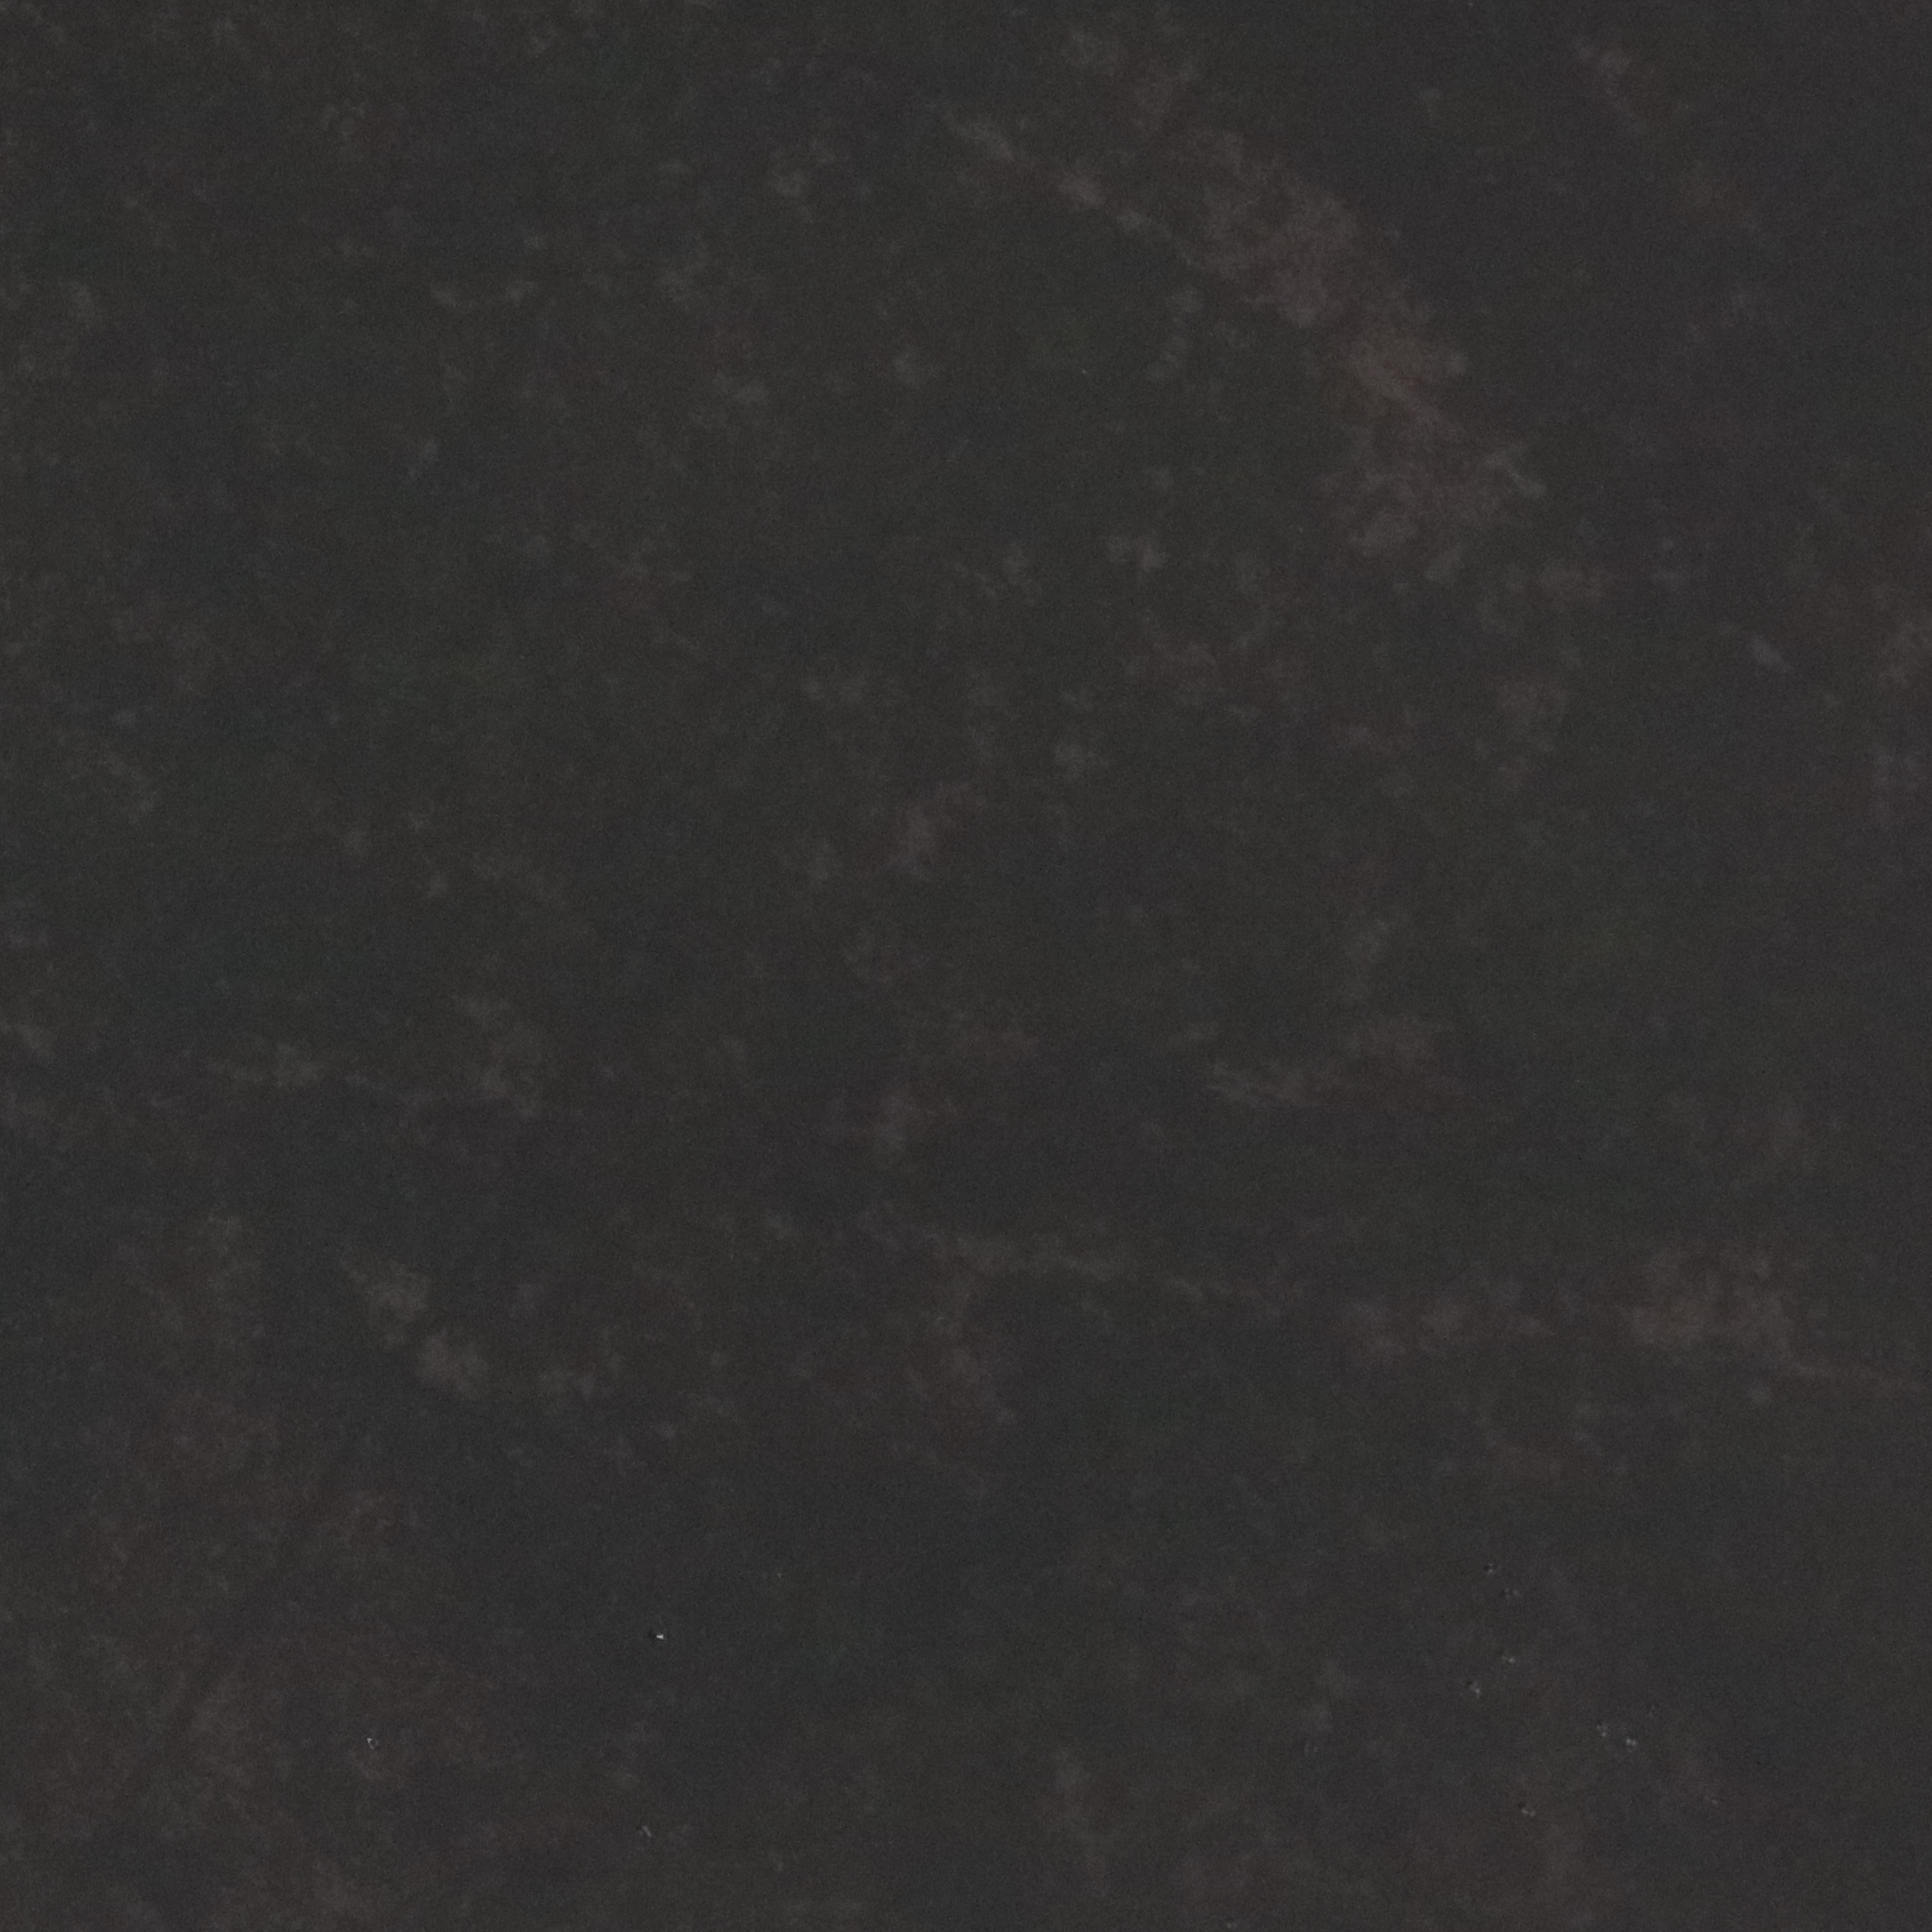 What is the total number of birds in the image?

13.